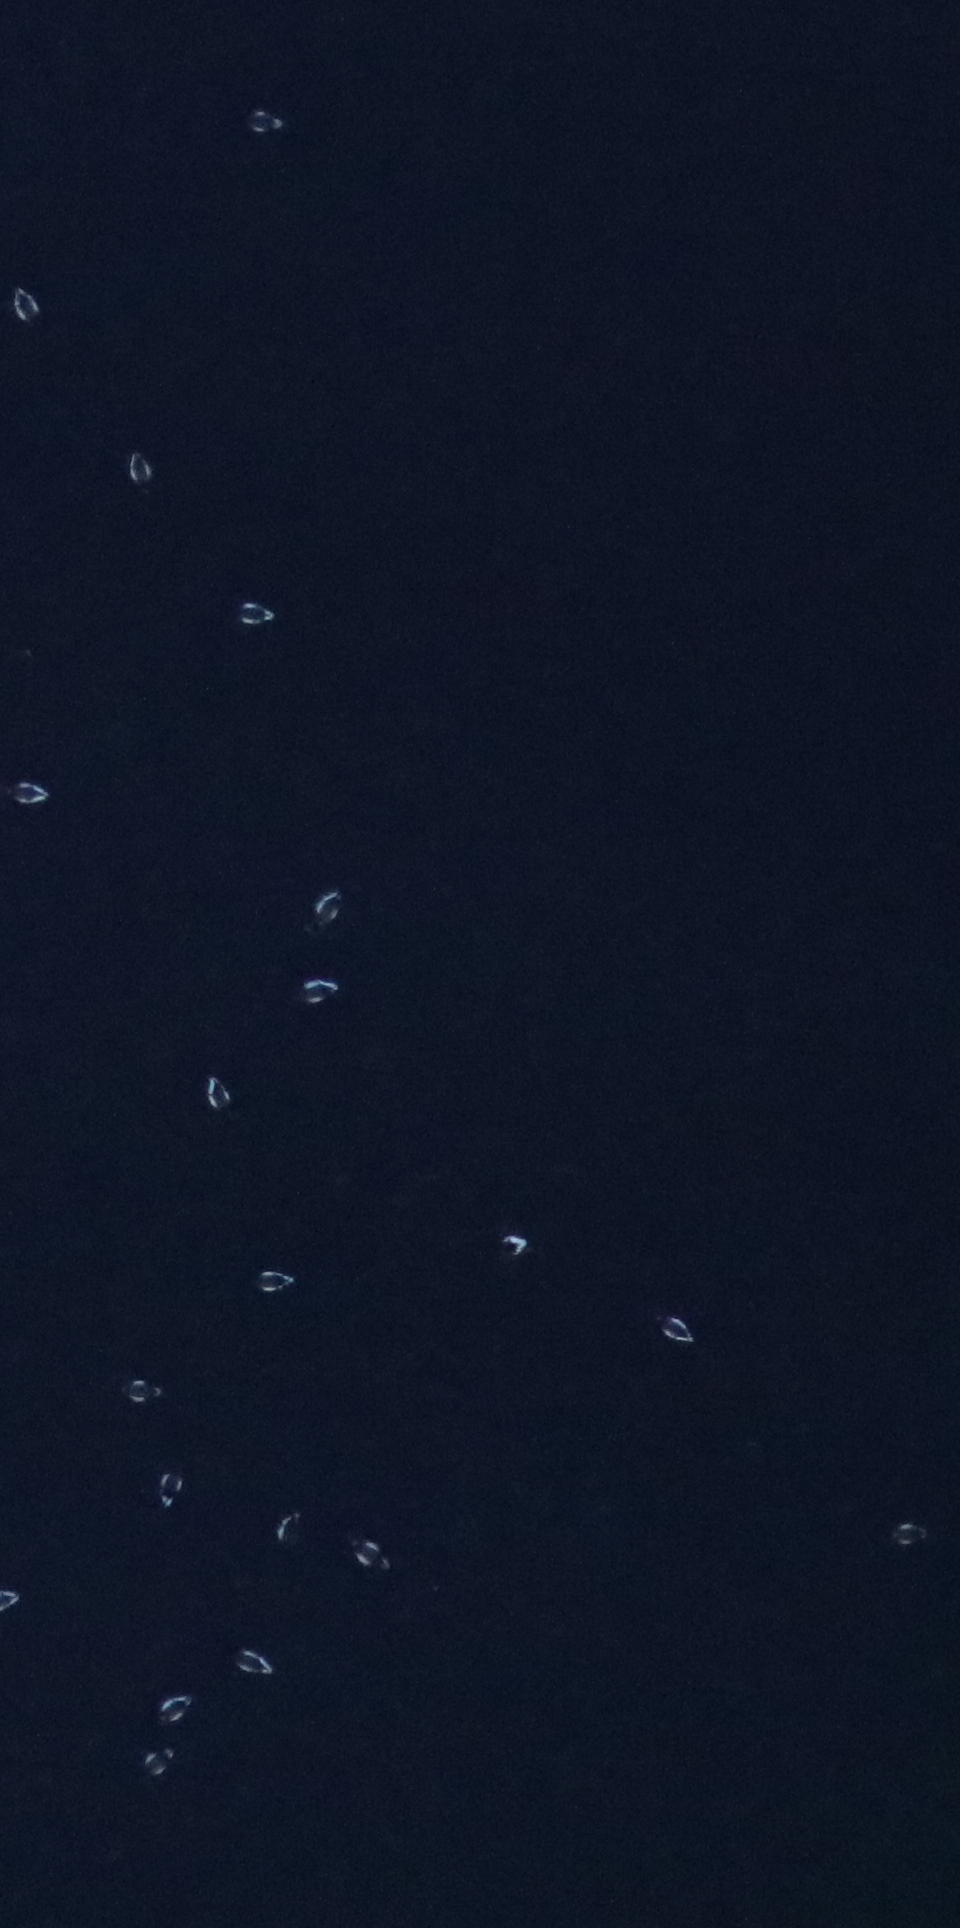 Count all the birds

19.